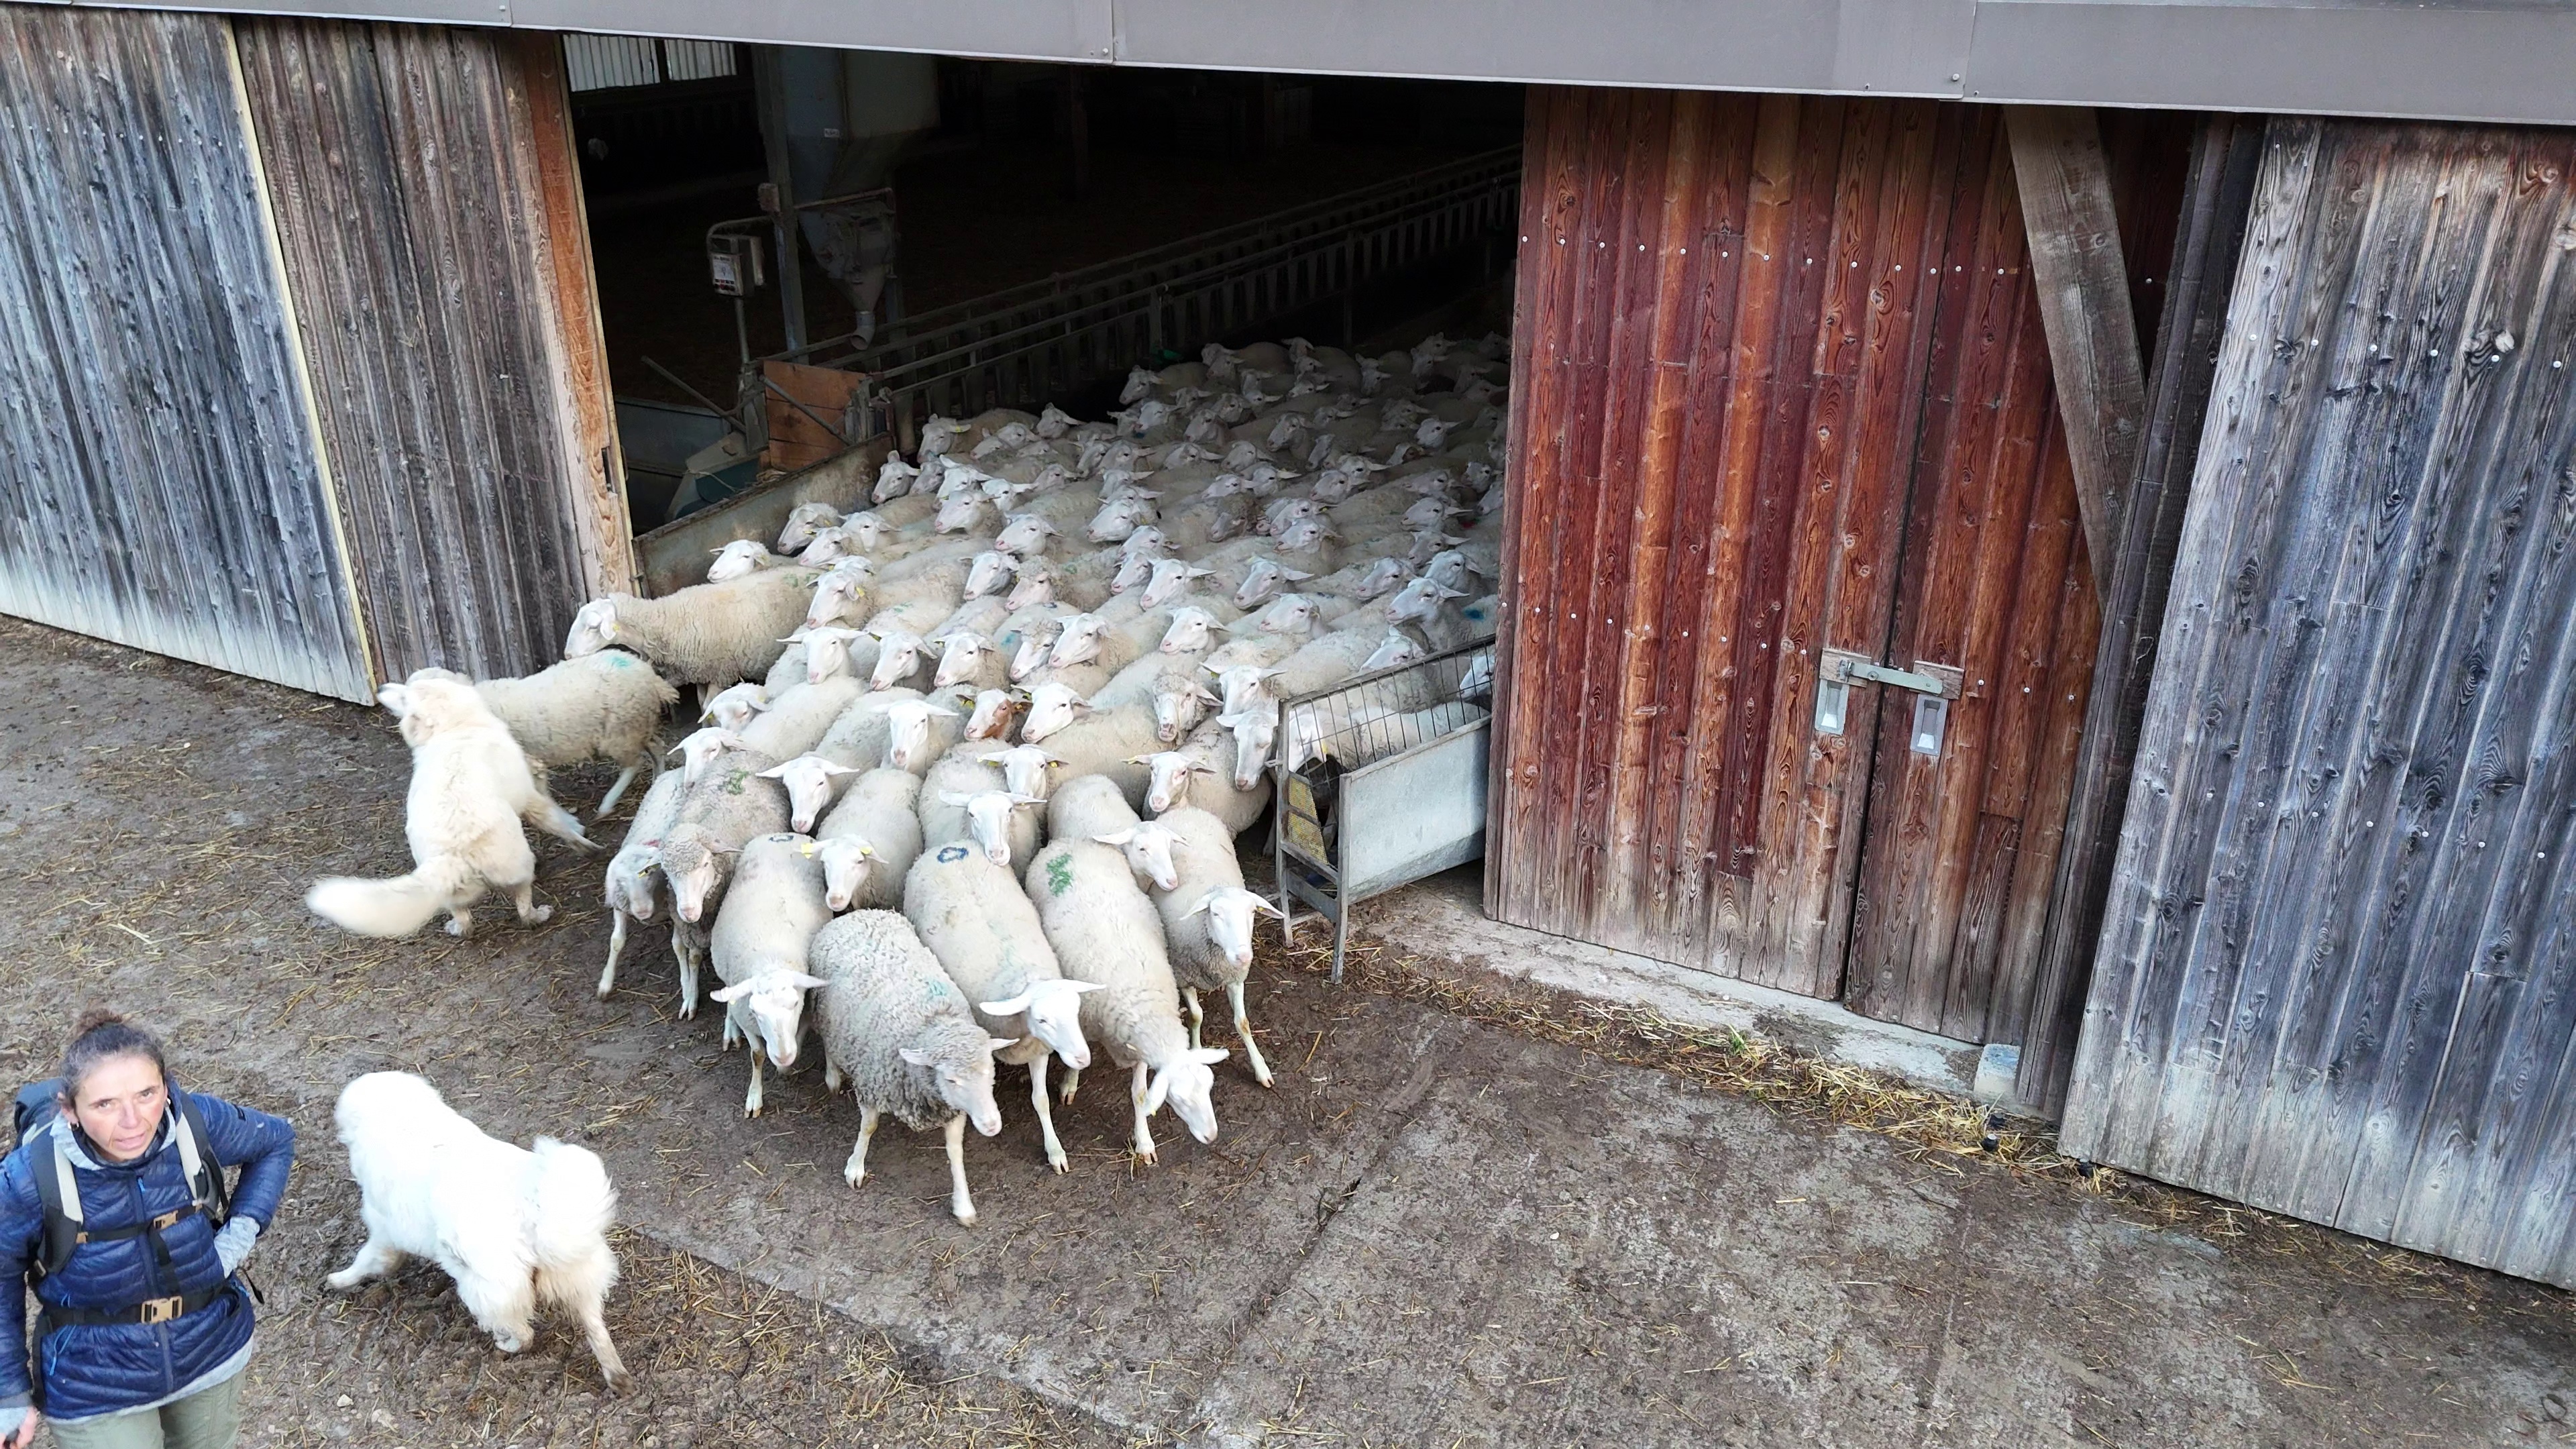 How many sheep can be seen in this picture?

104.